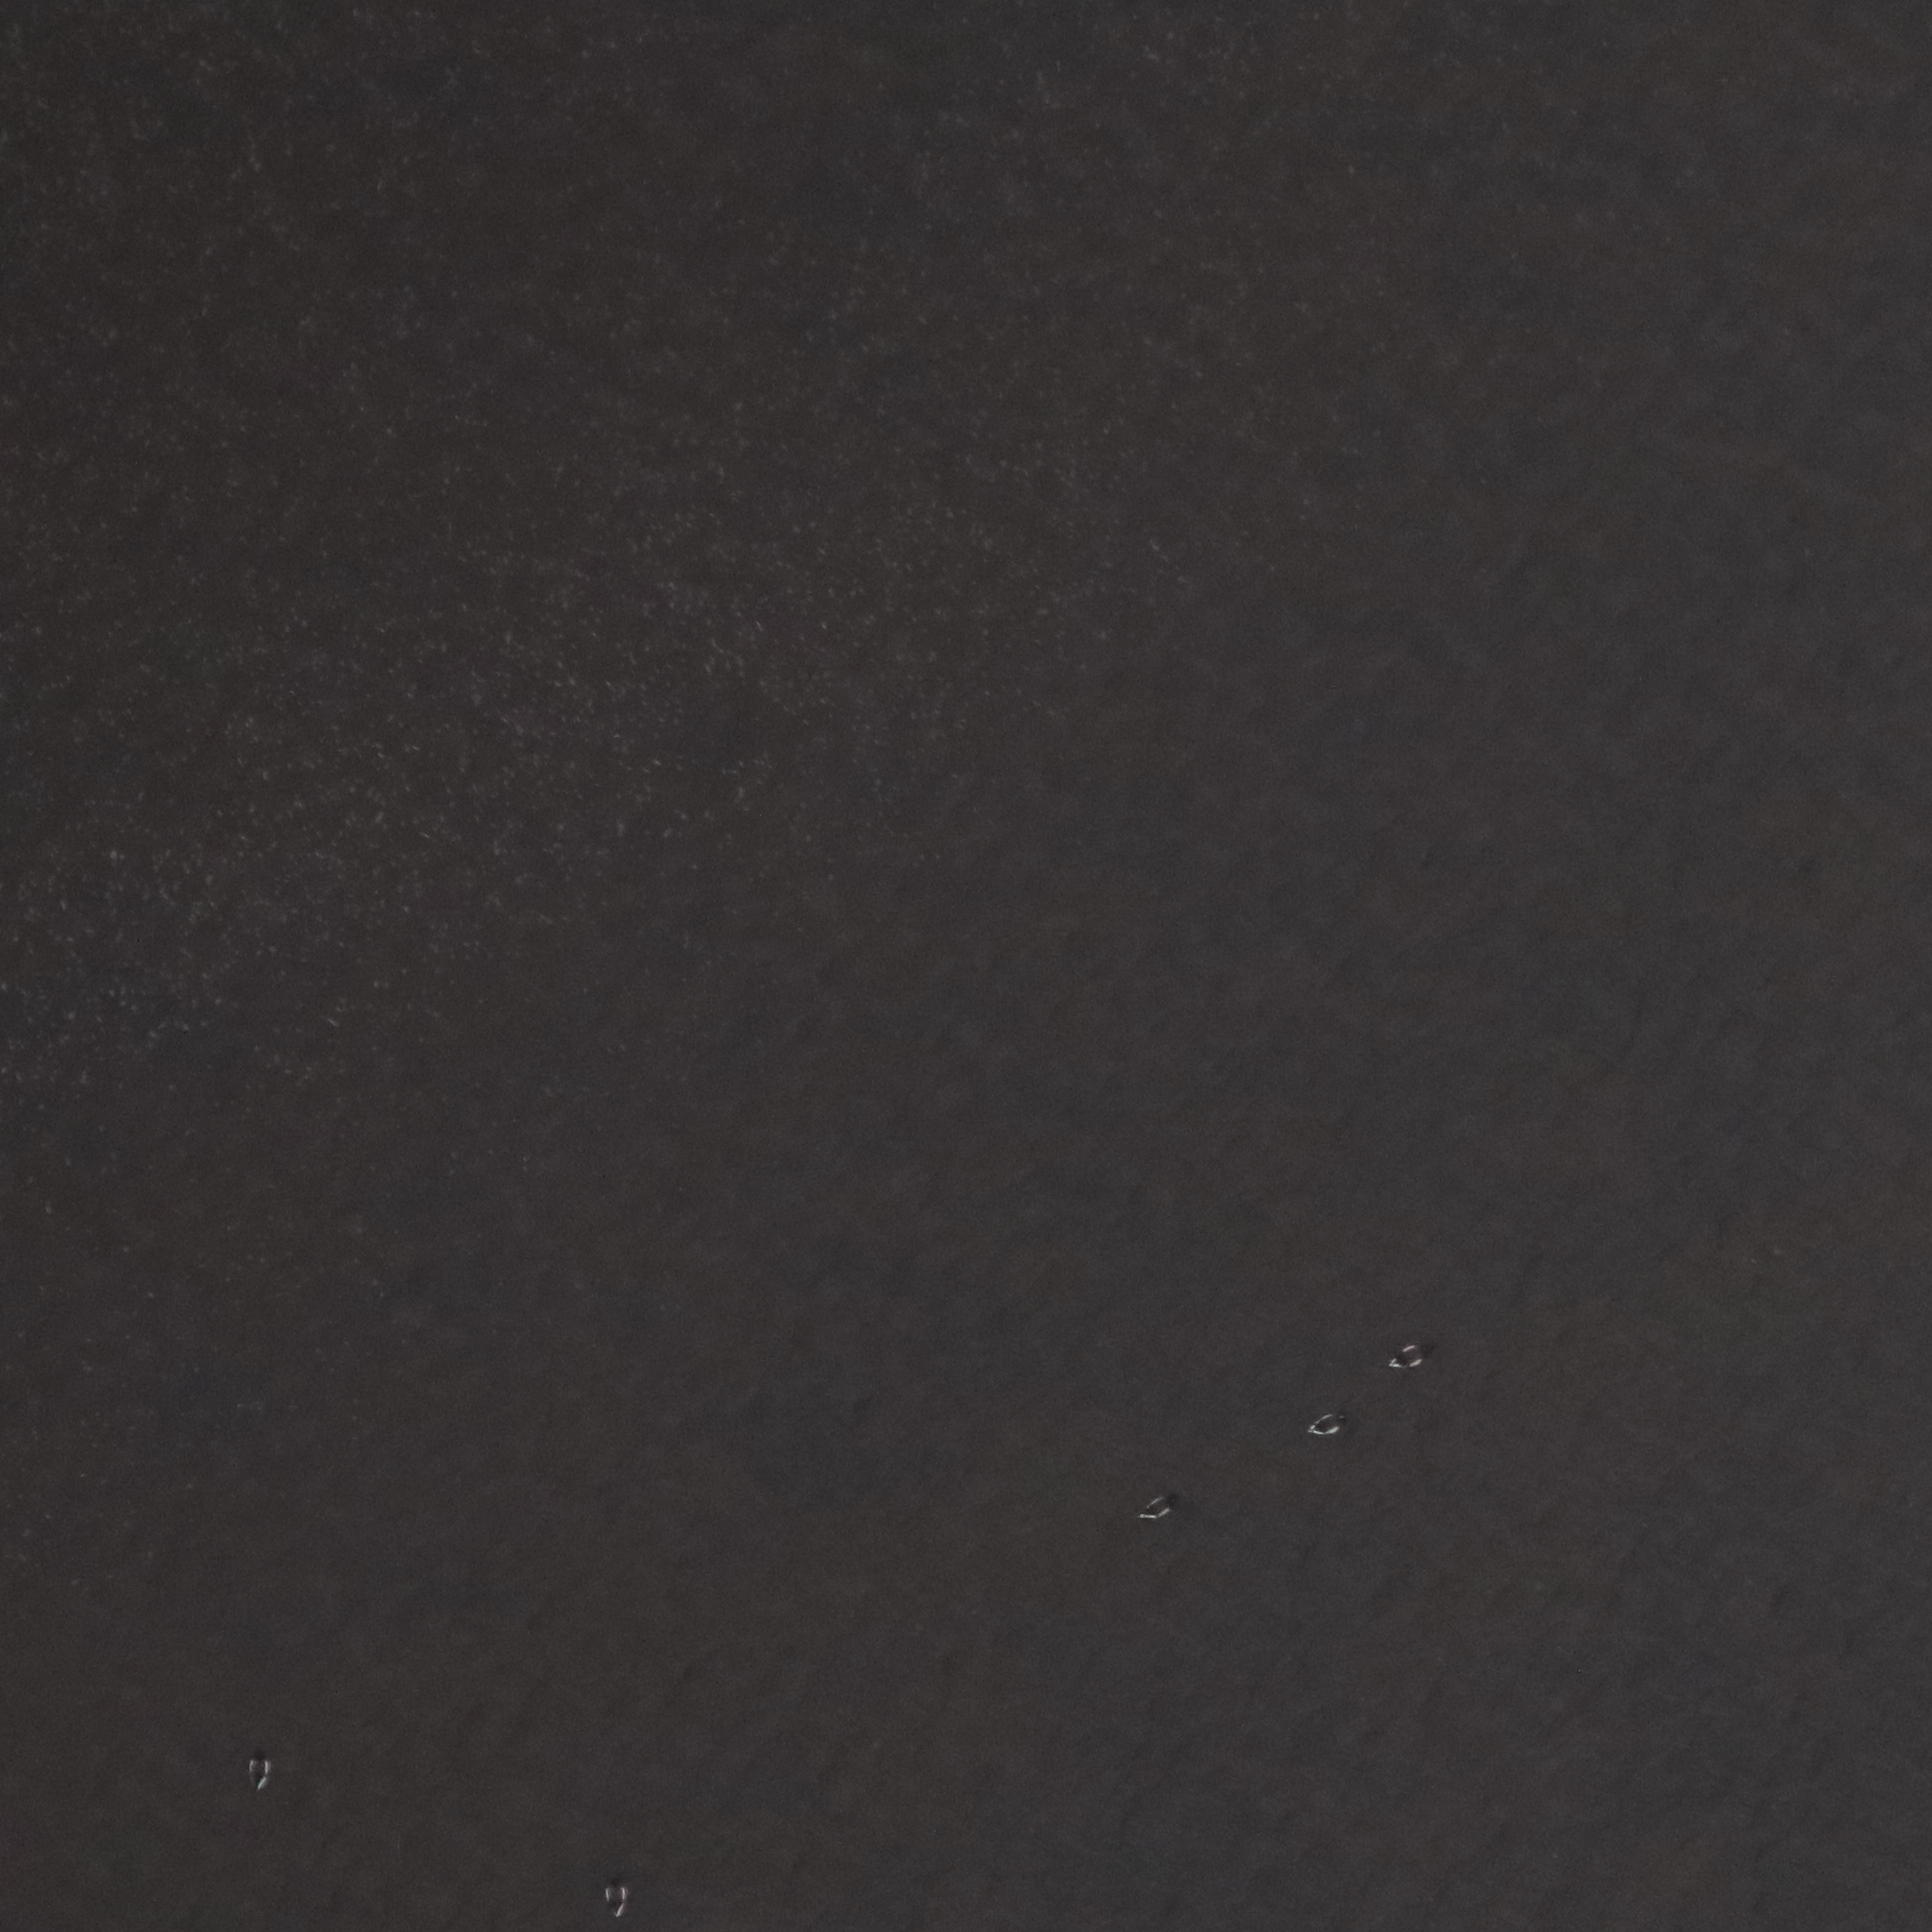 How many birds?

5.